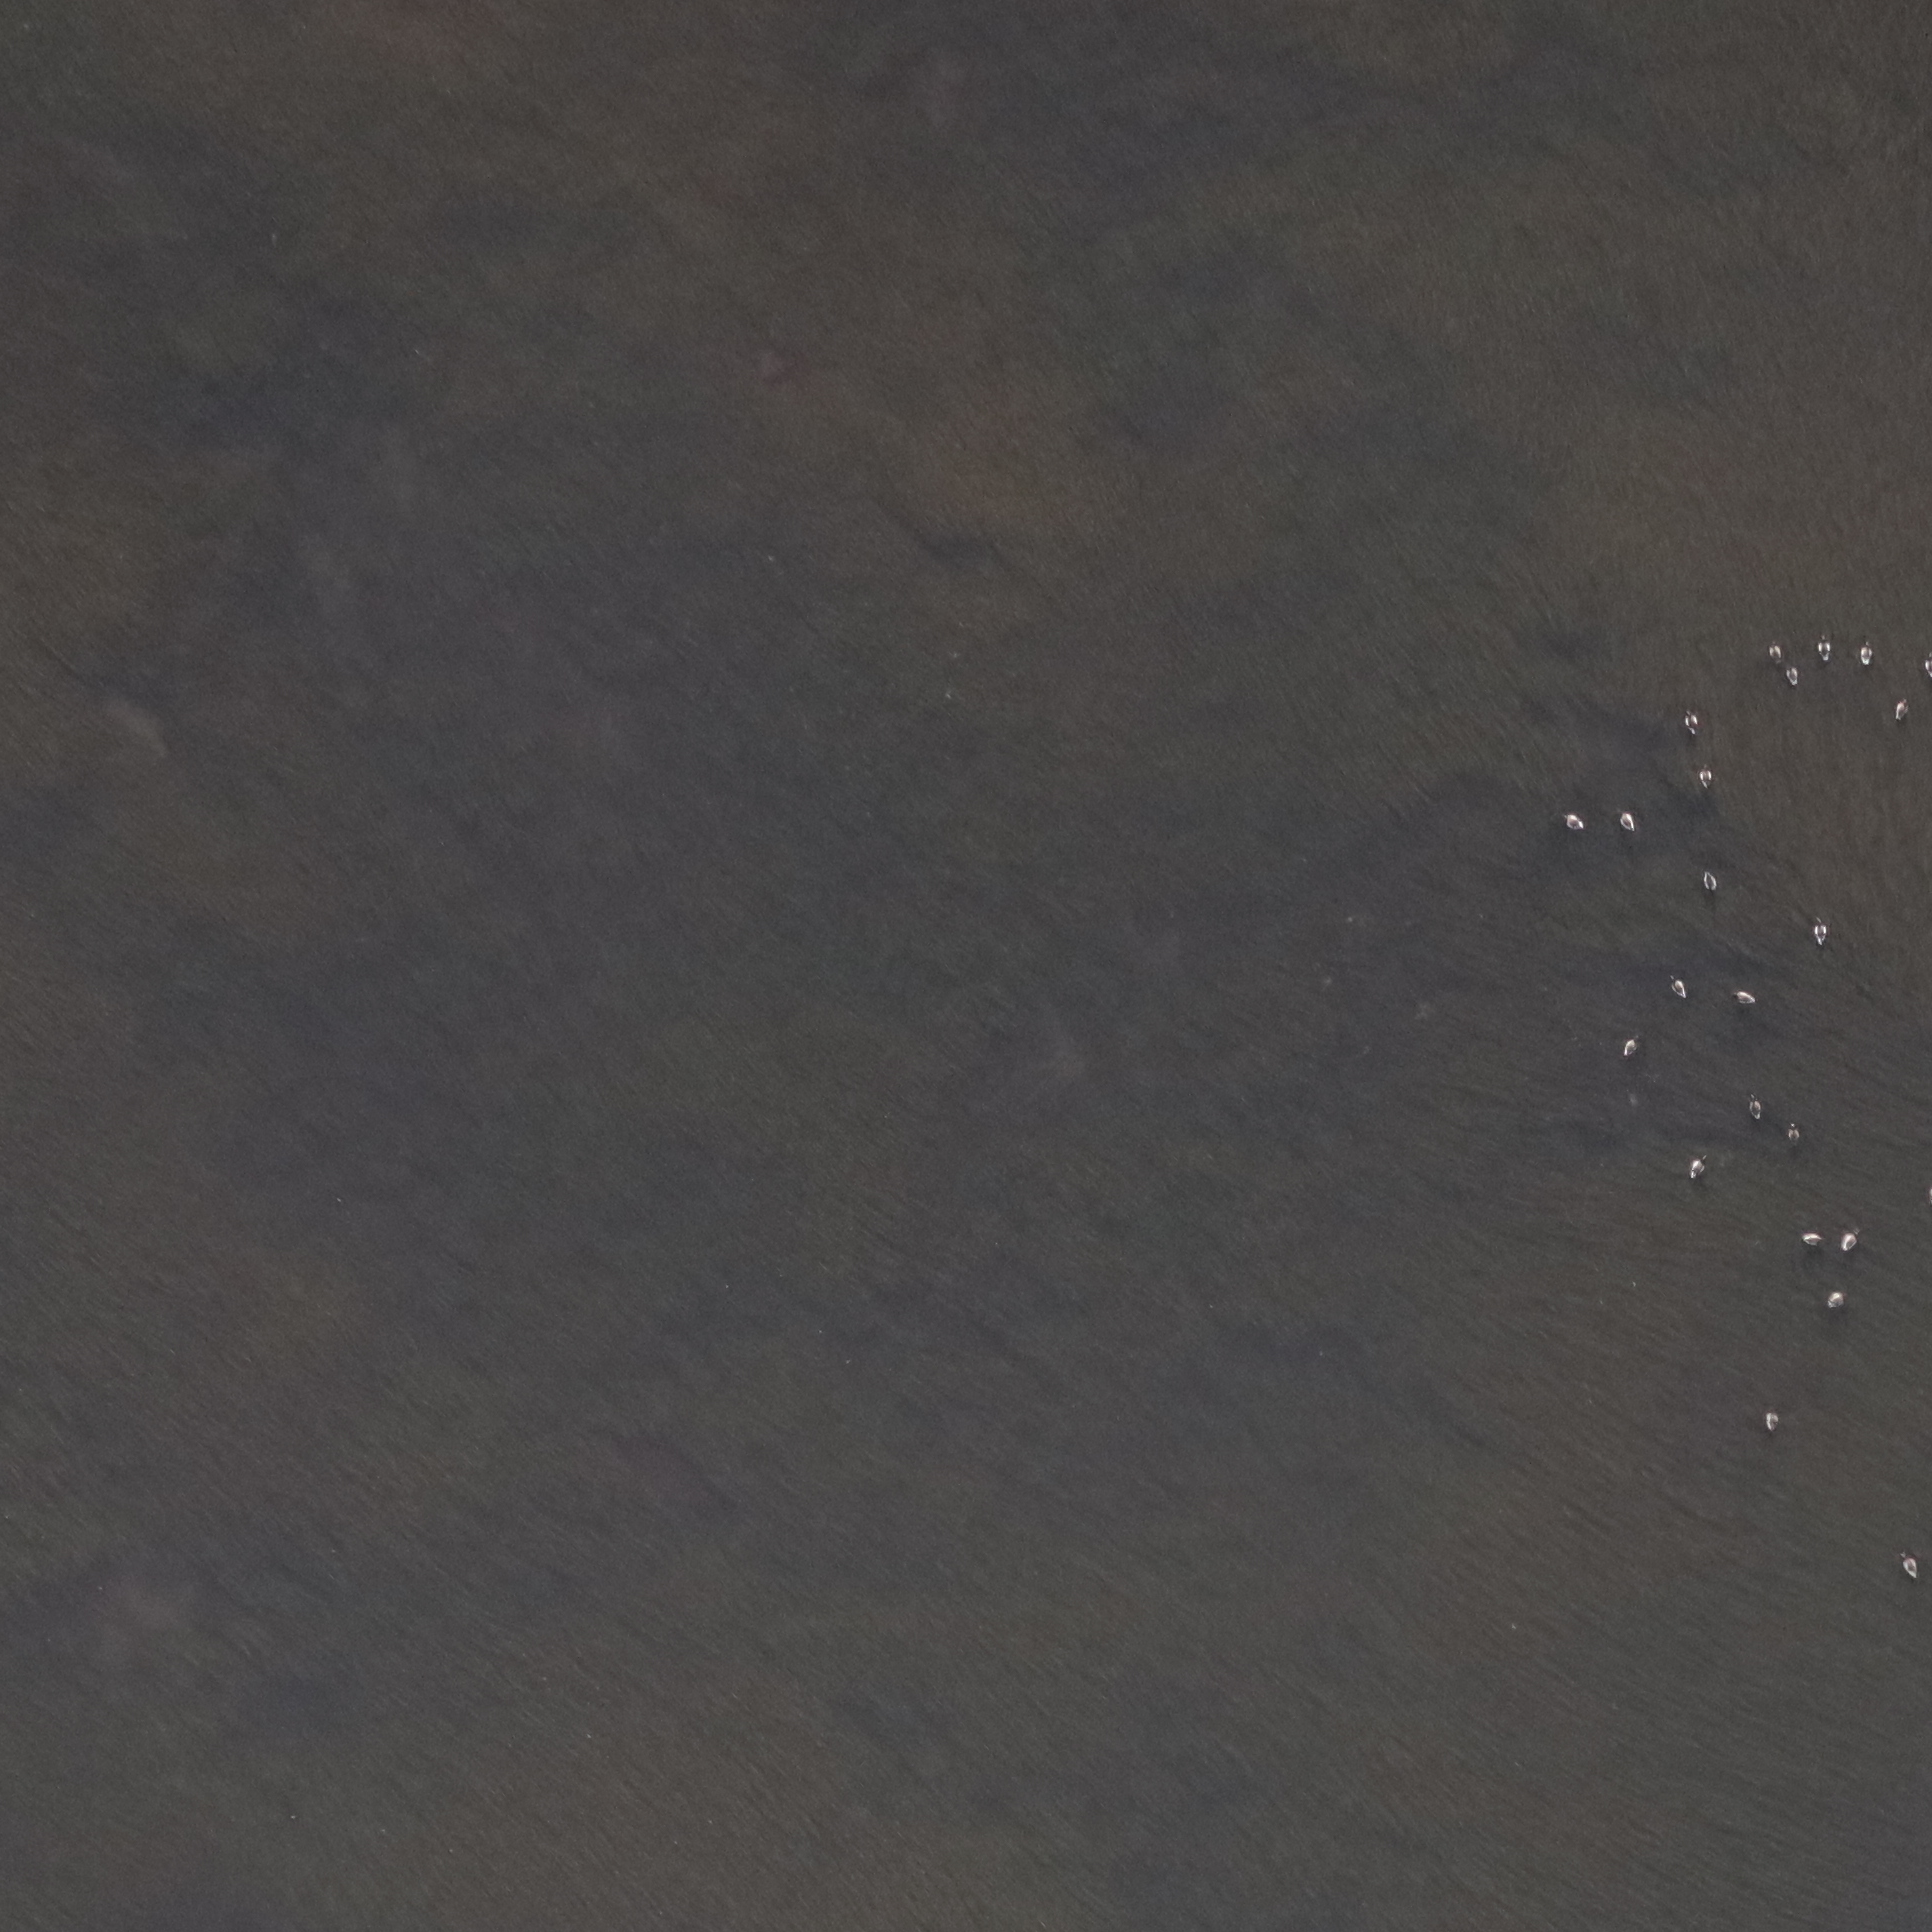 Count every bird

22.